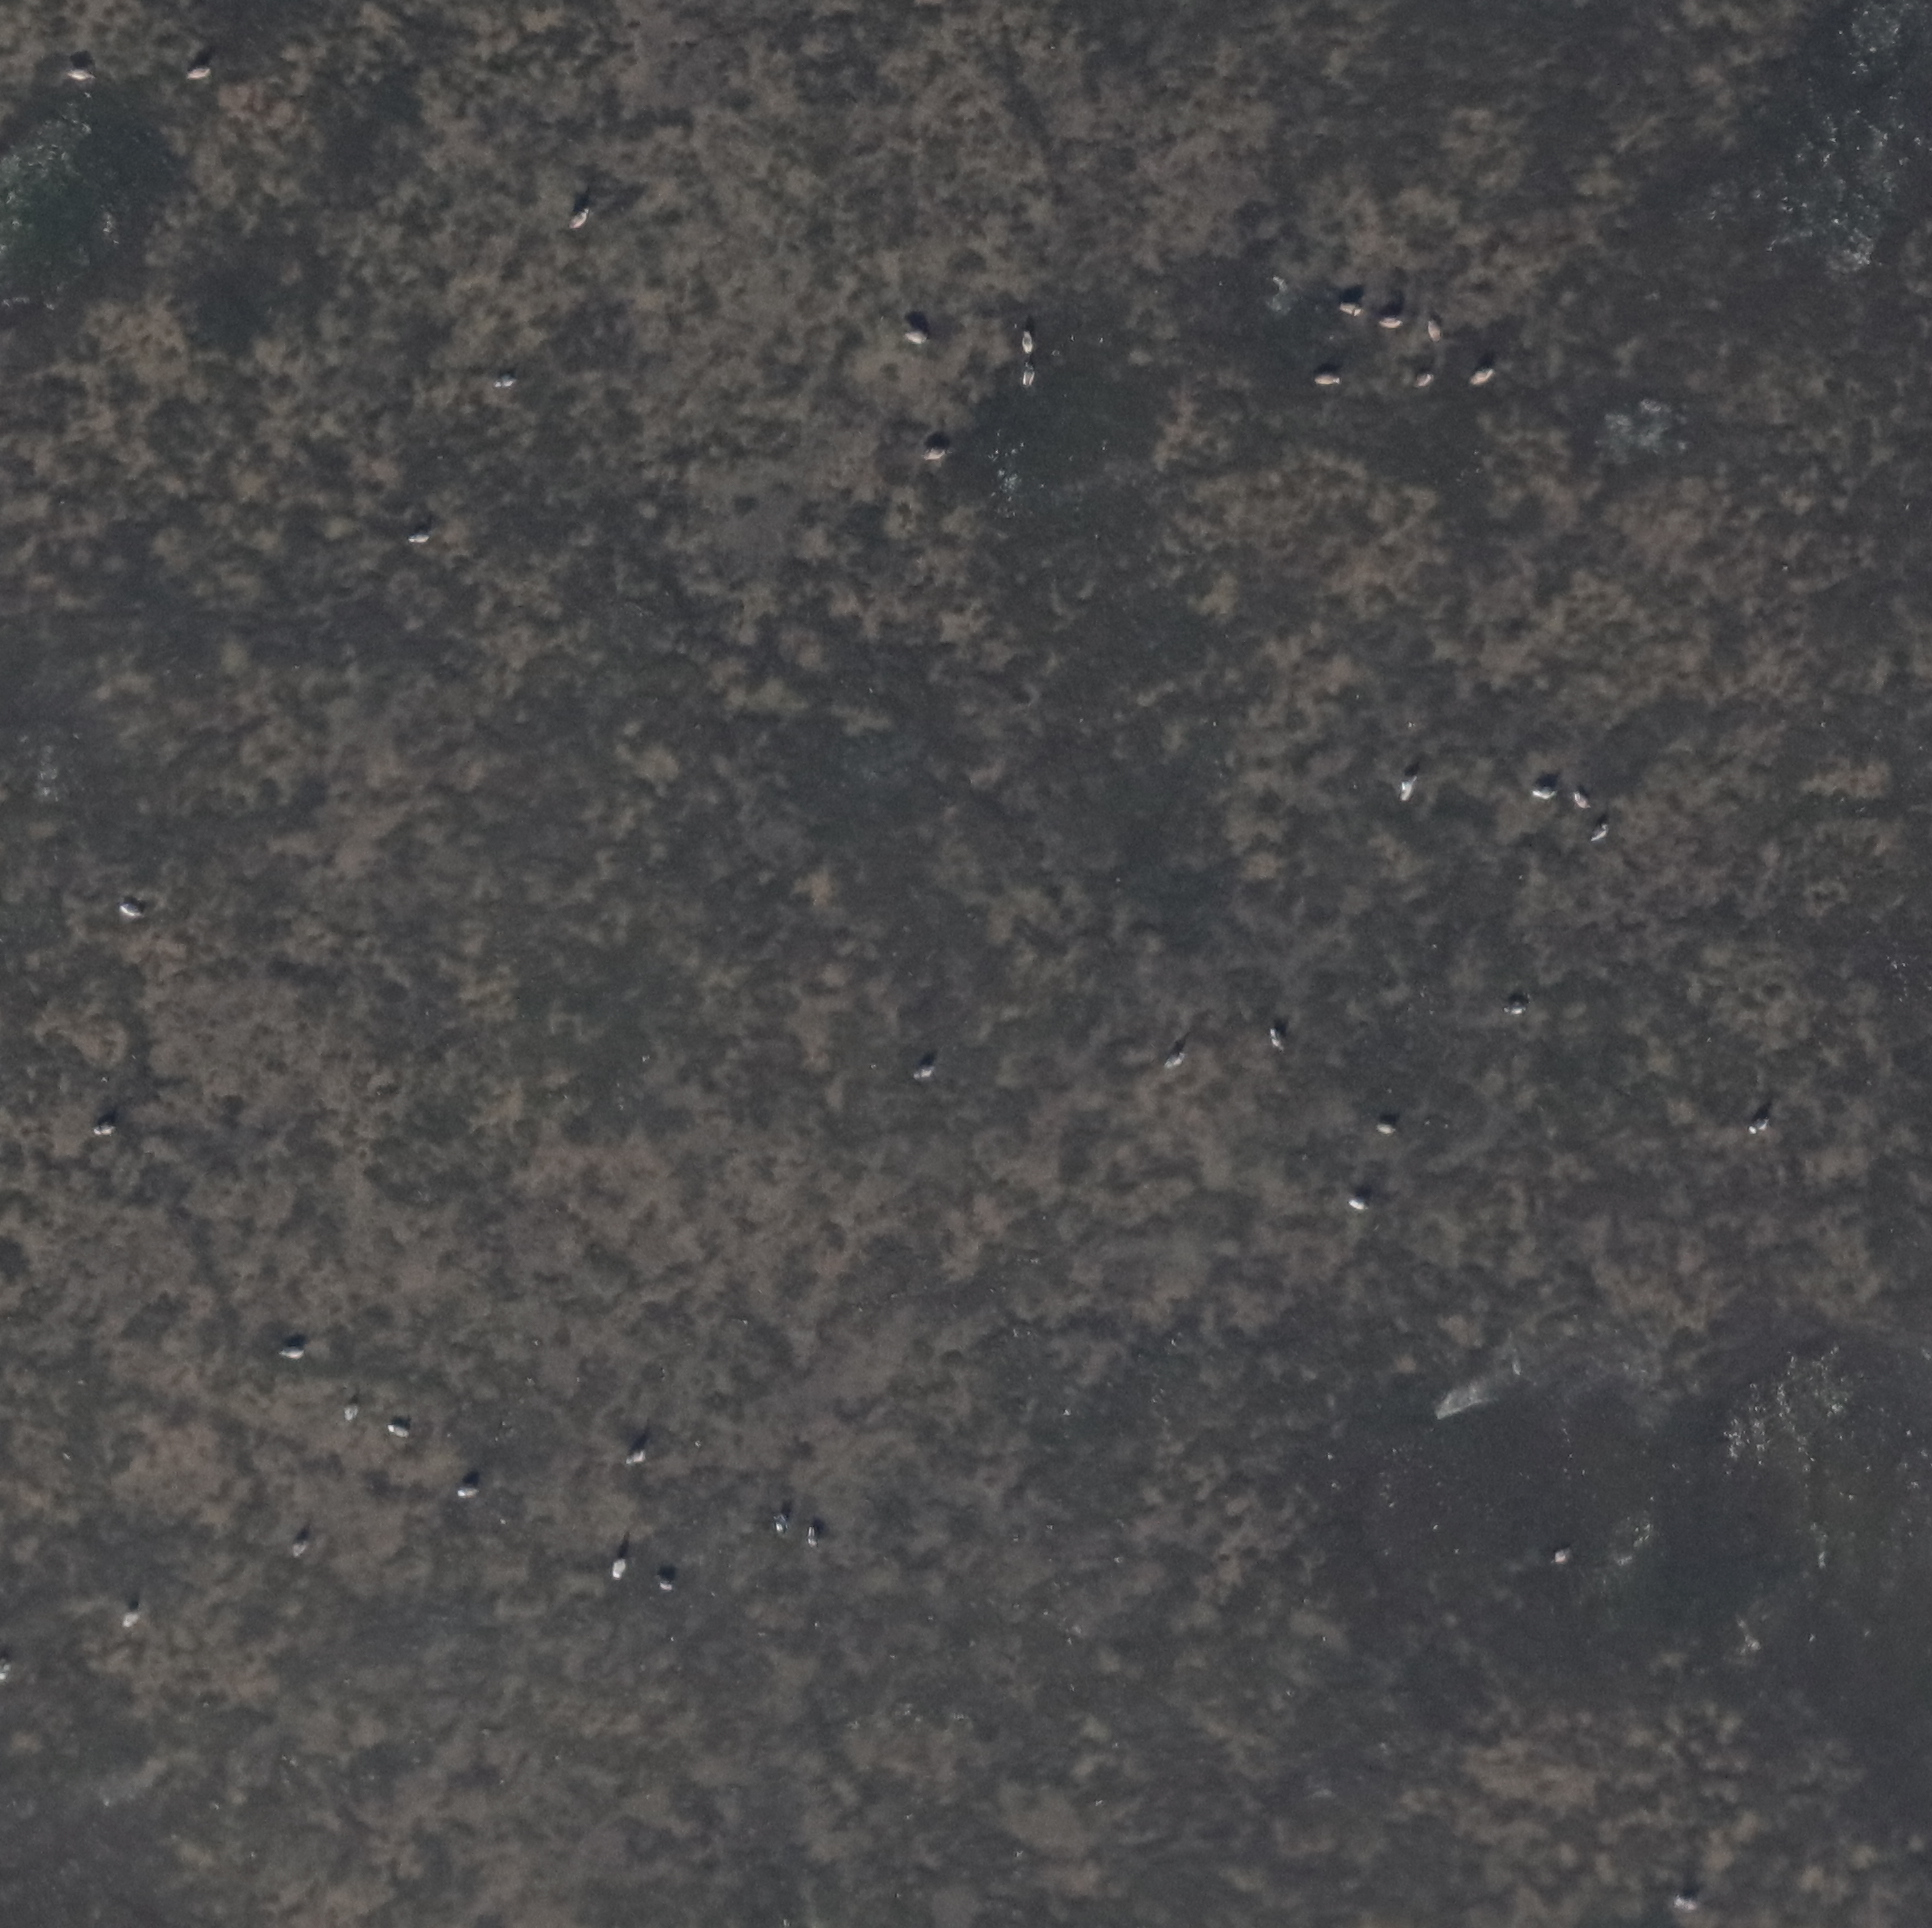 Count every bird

41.